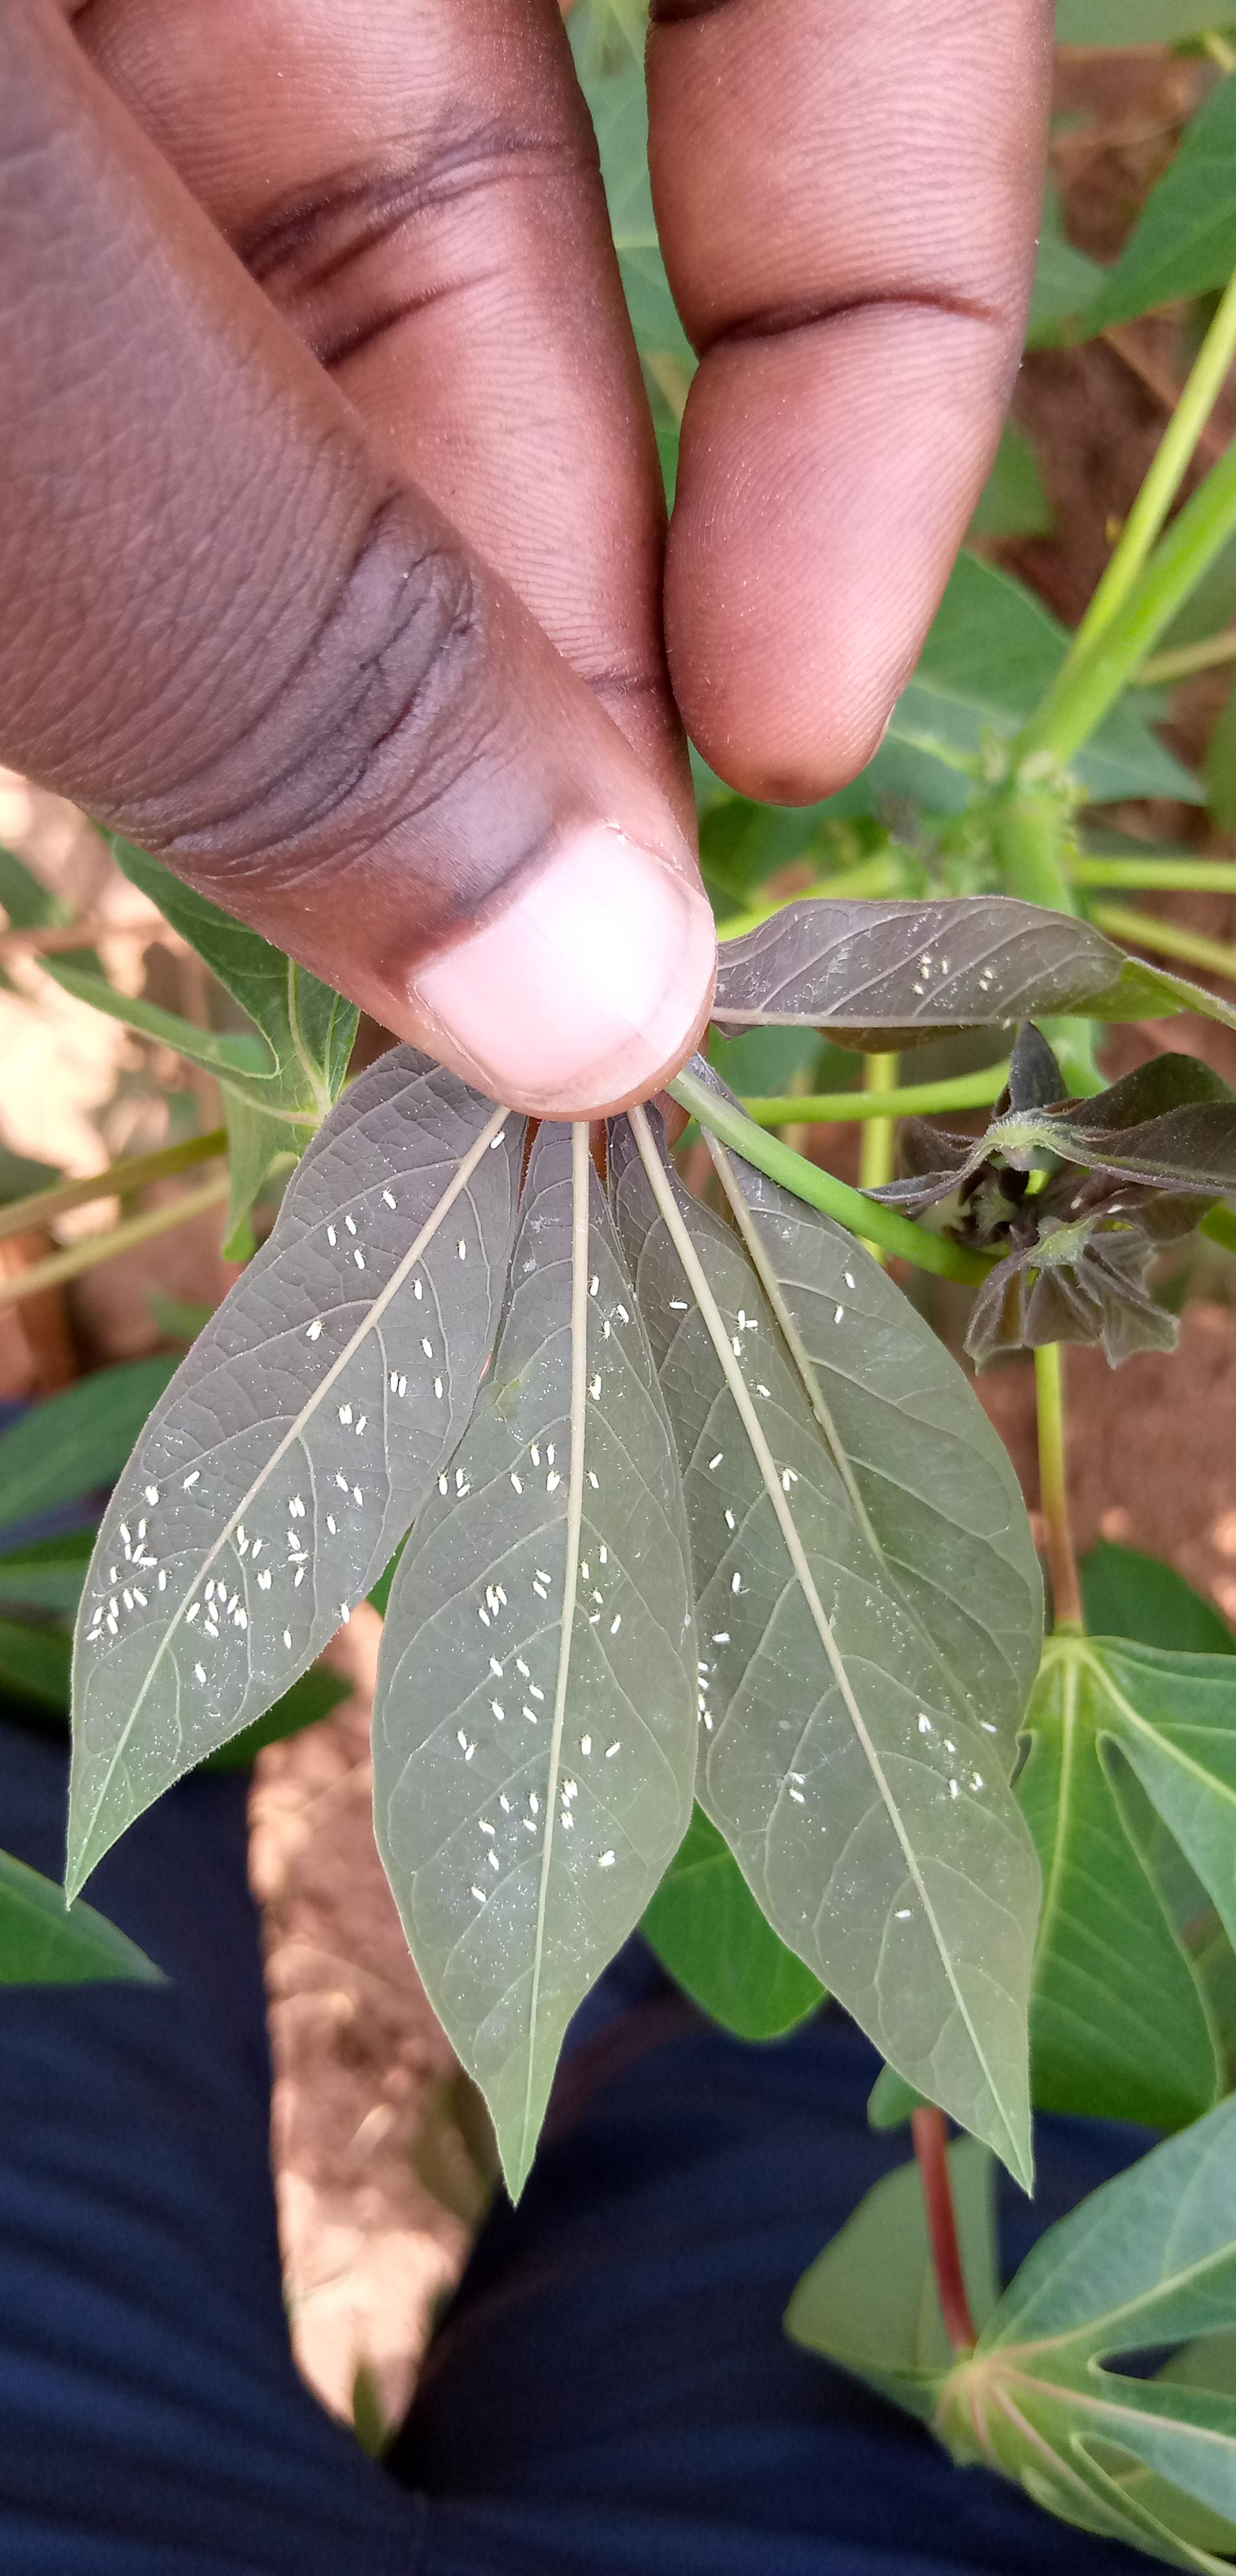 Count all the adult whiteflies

138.